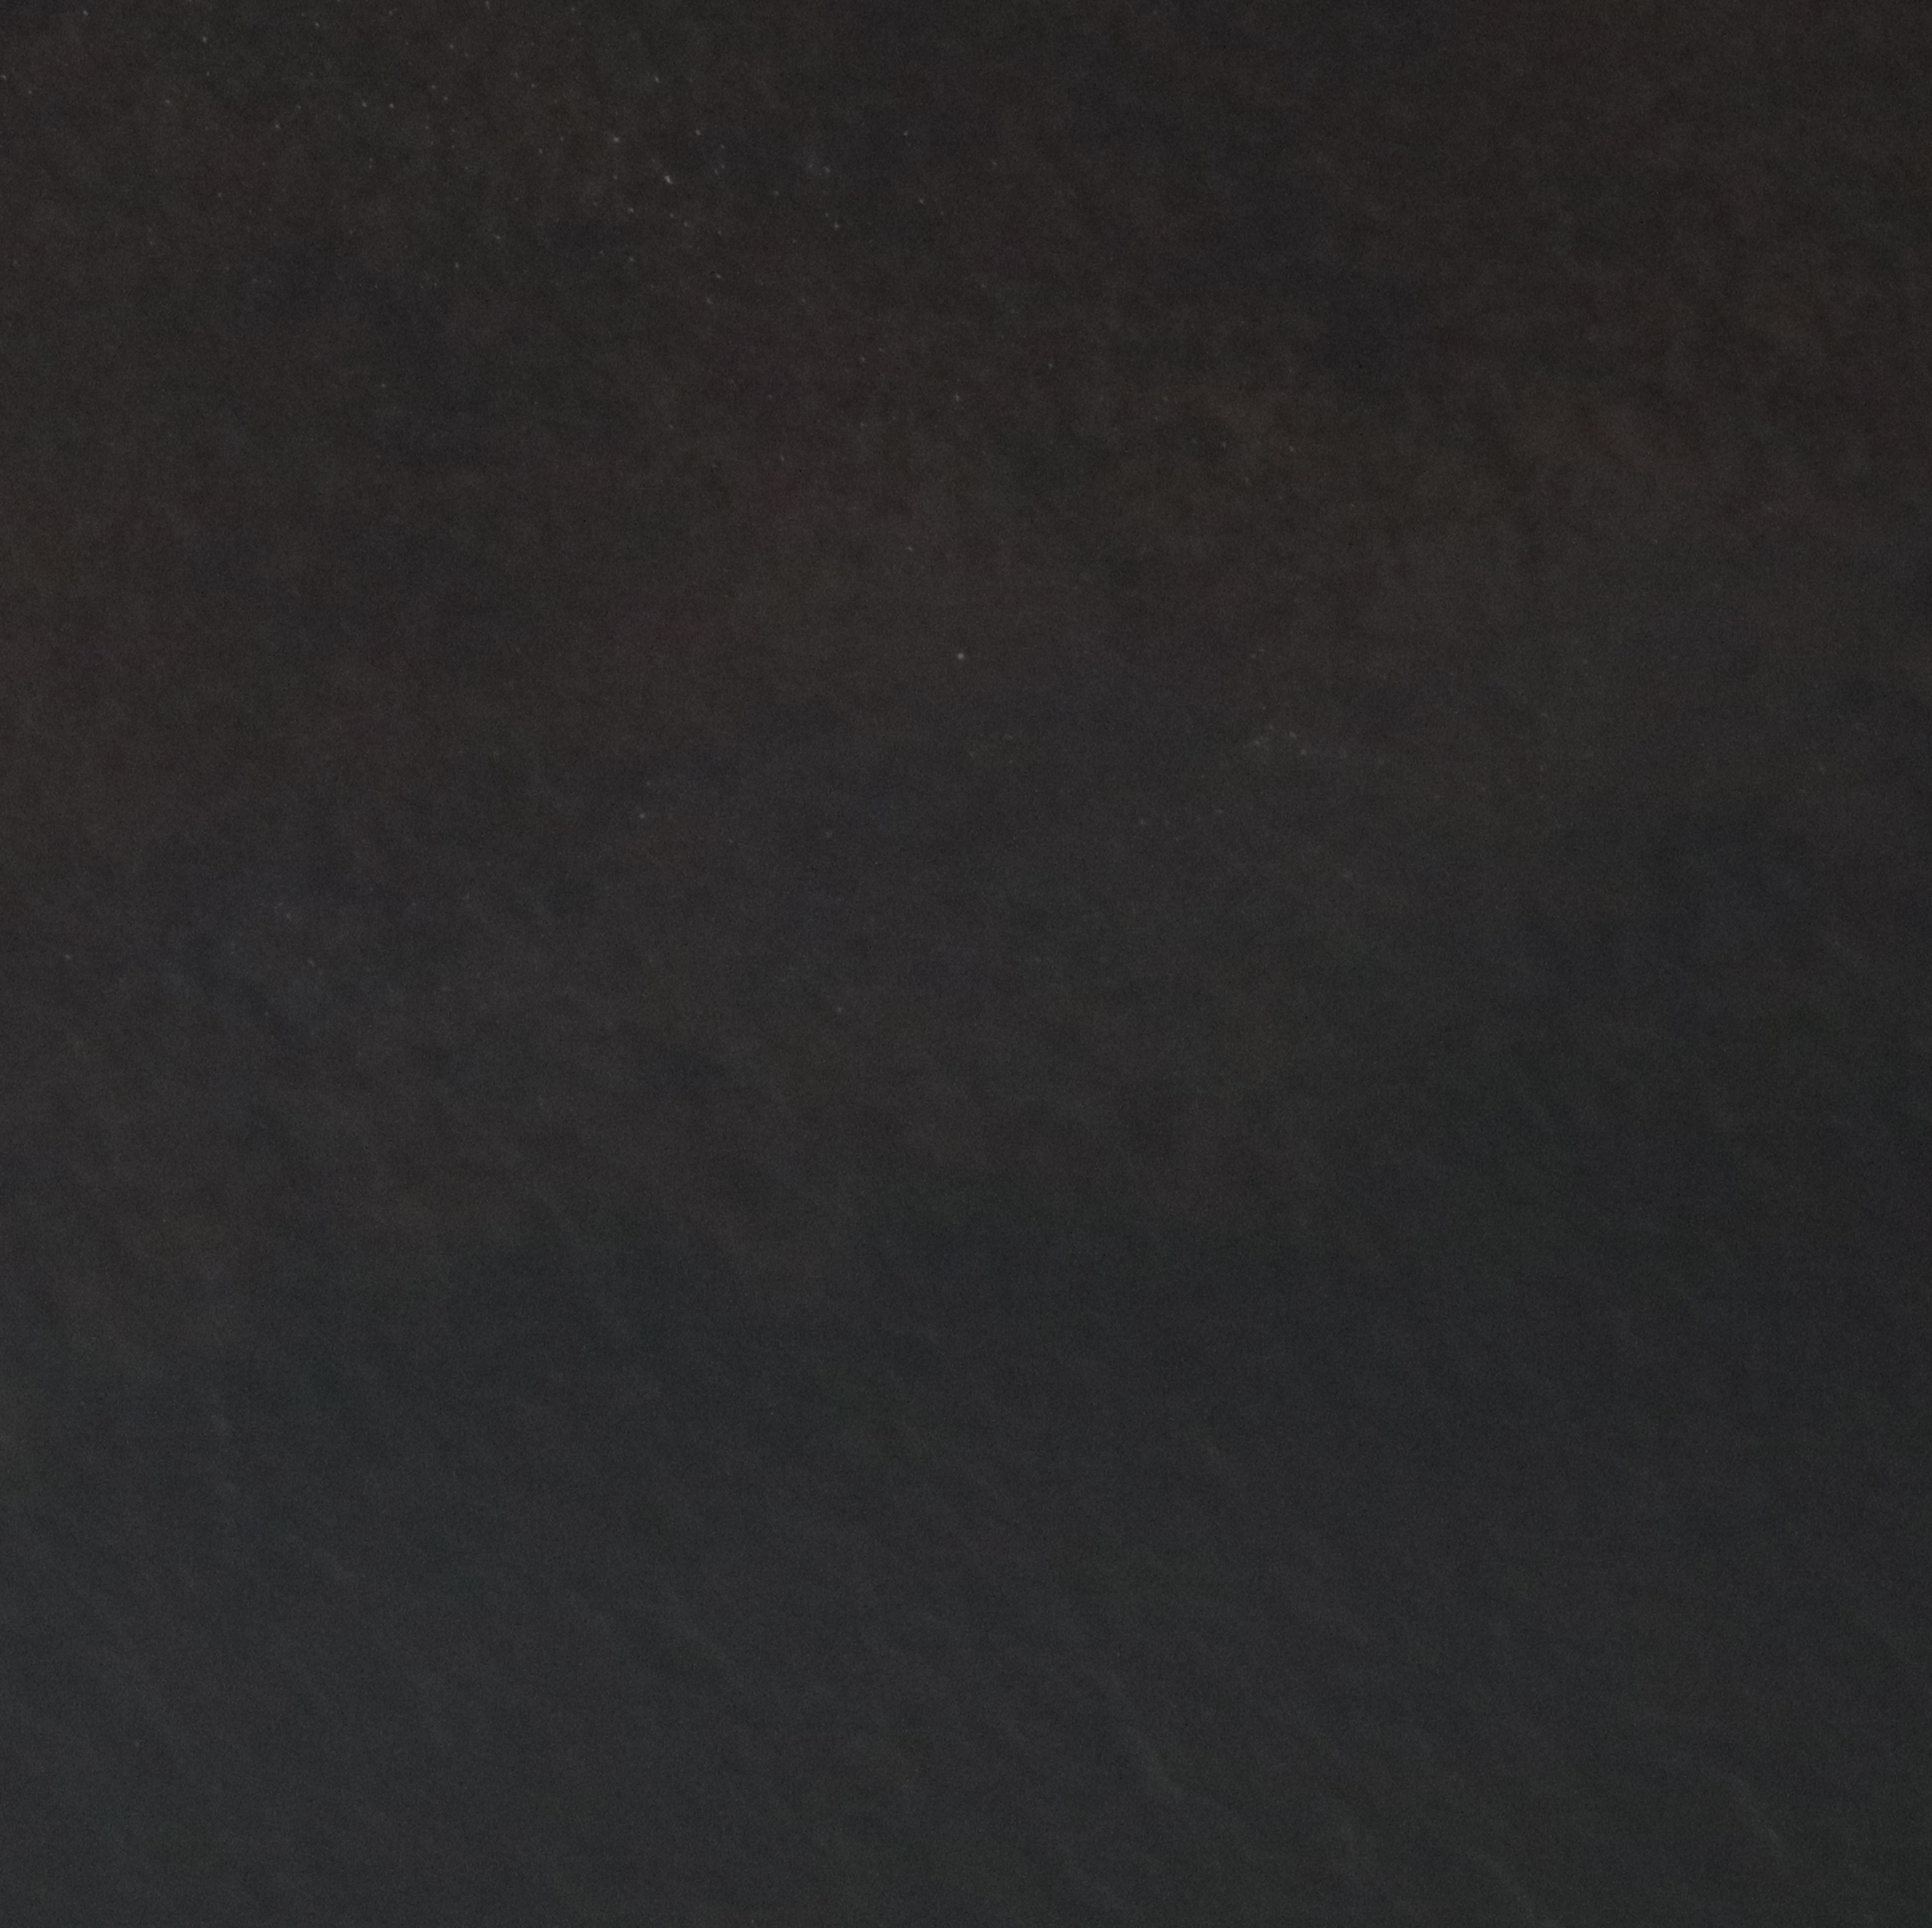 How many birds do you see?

0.